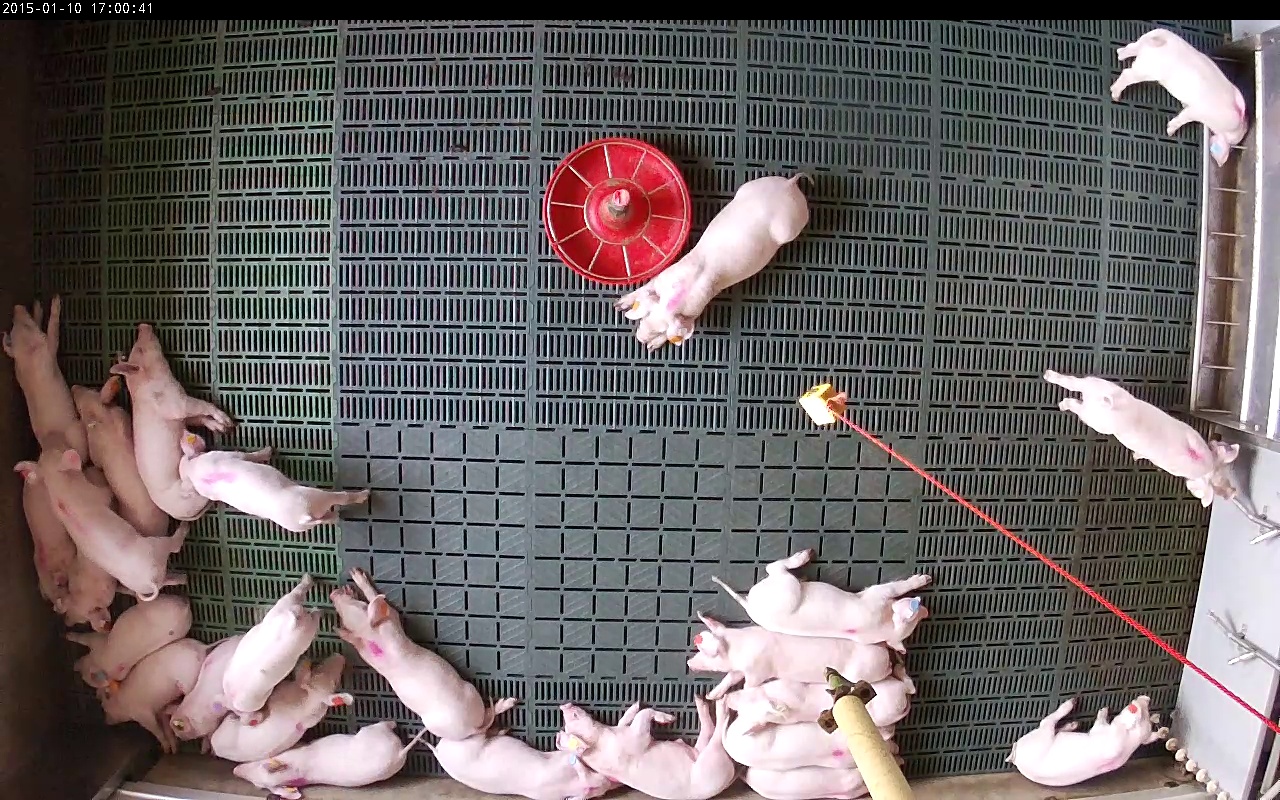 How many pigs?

25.